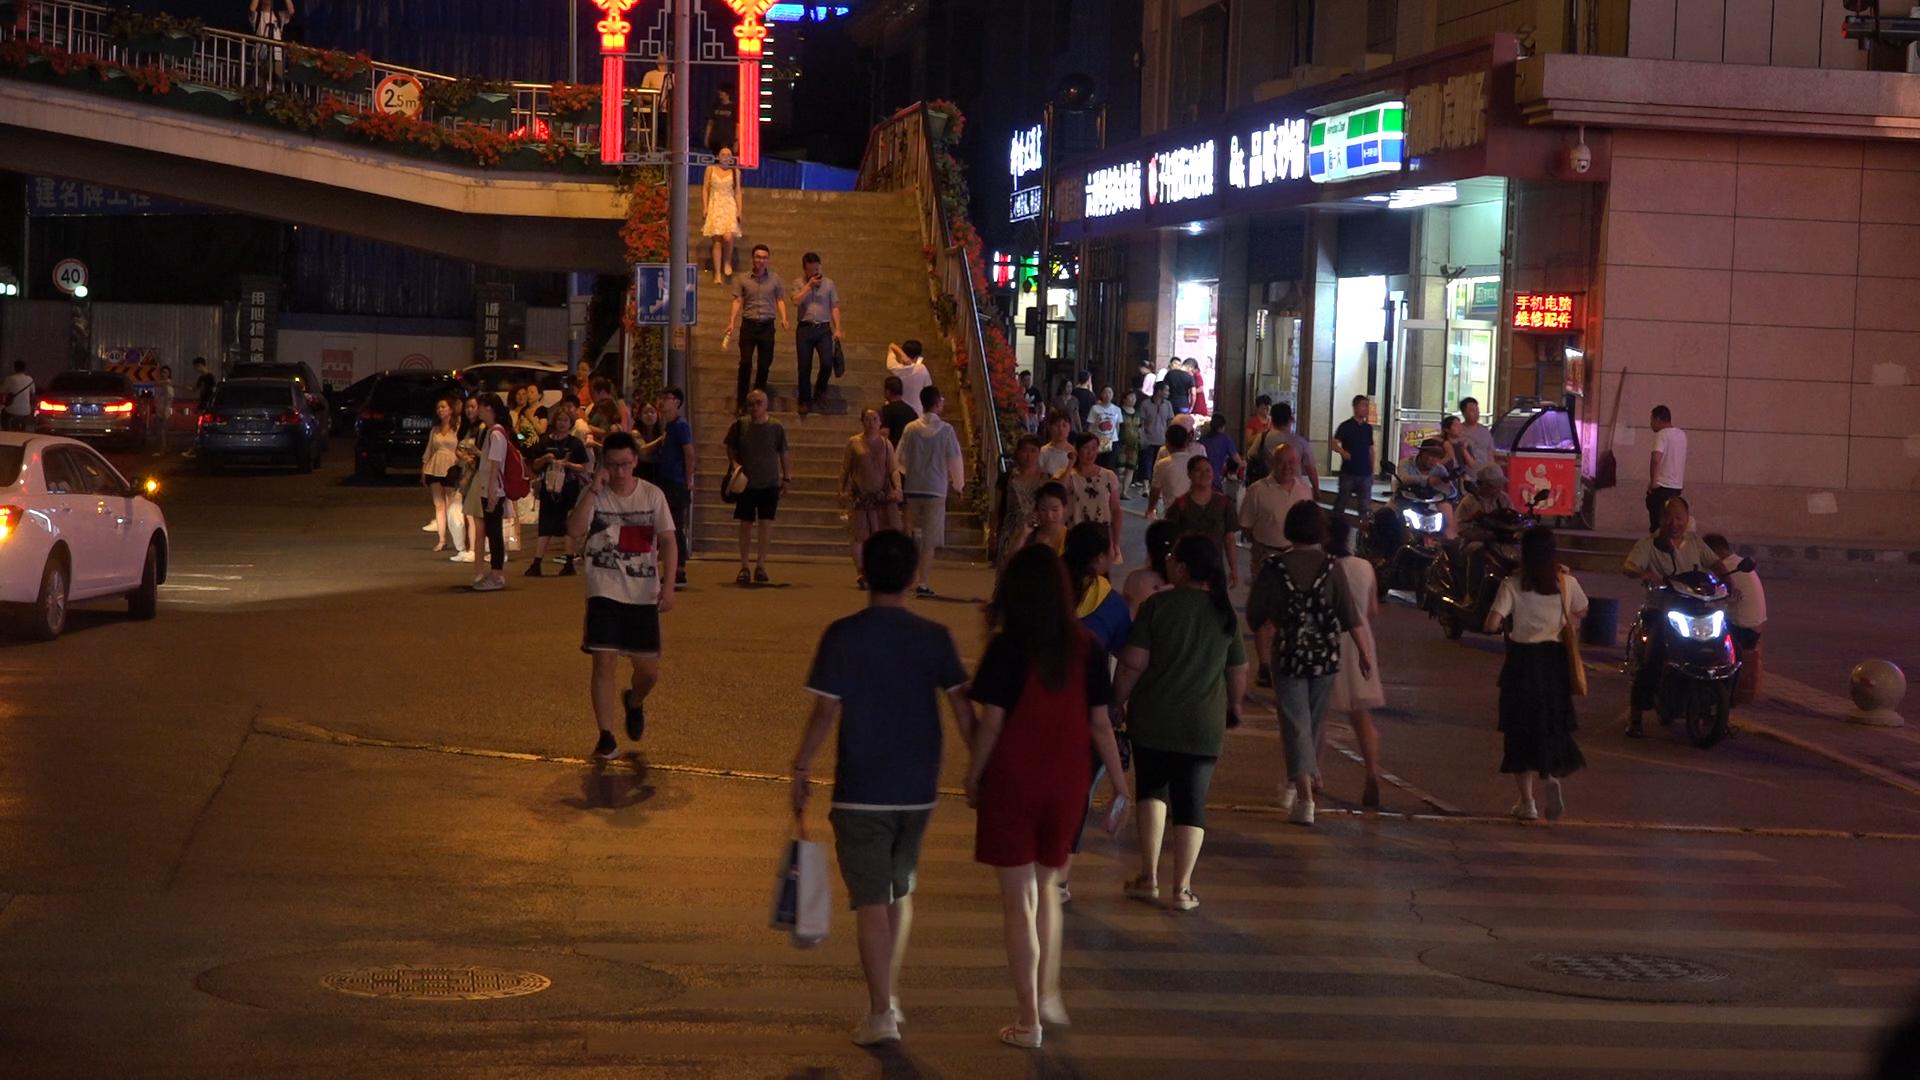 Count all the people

67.